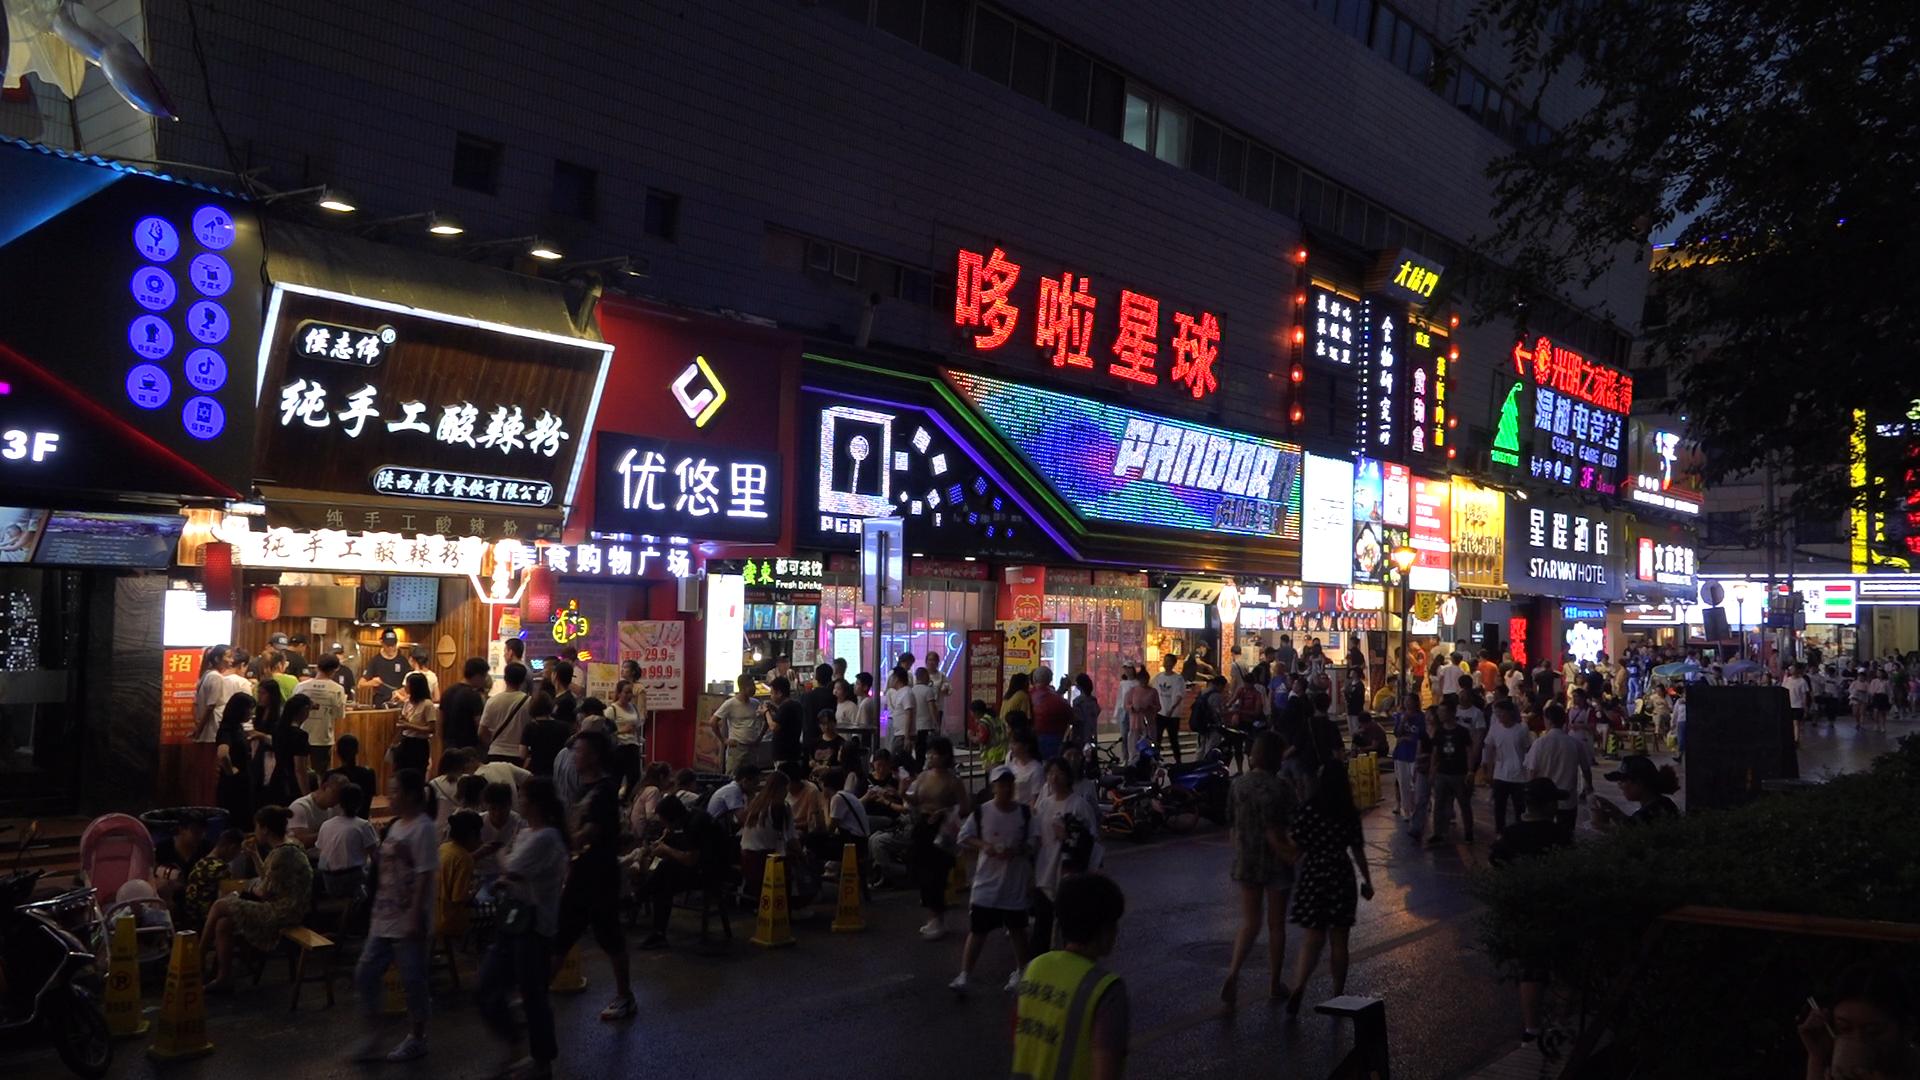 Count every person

163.